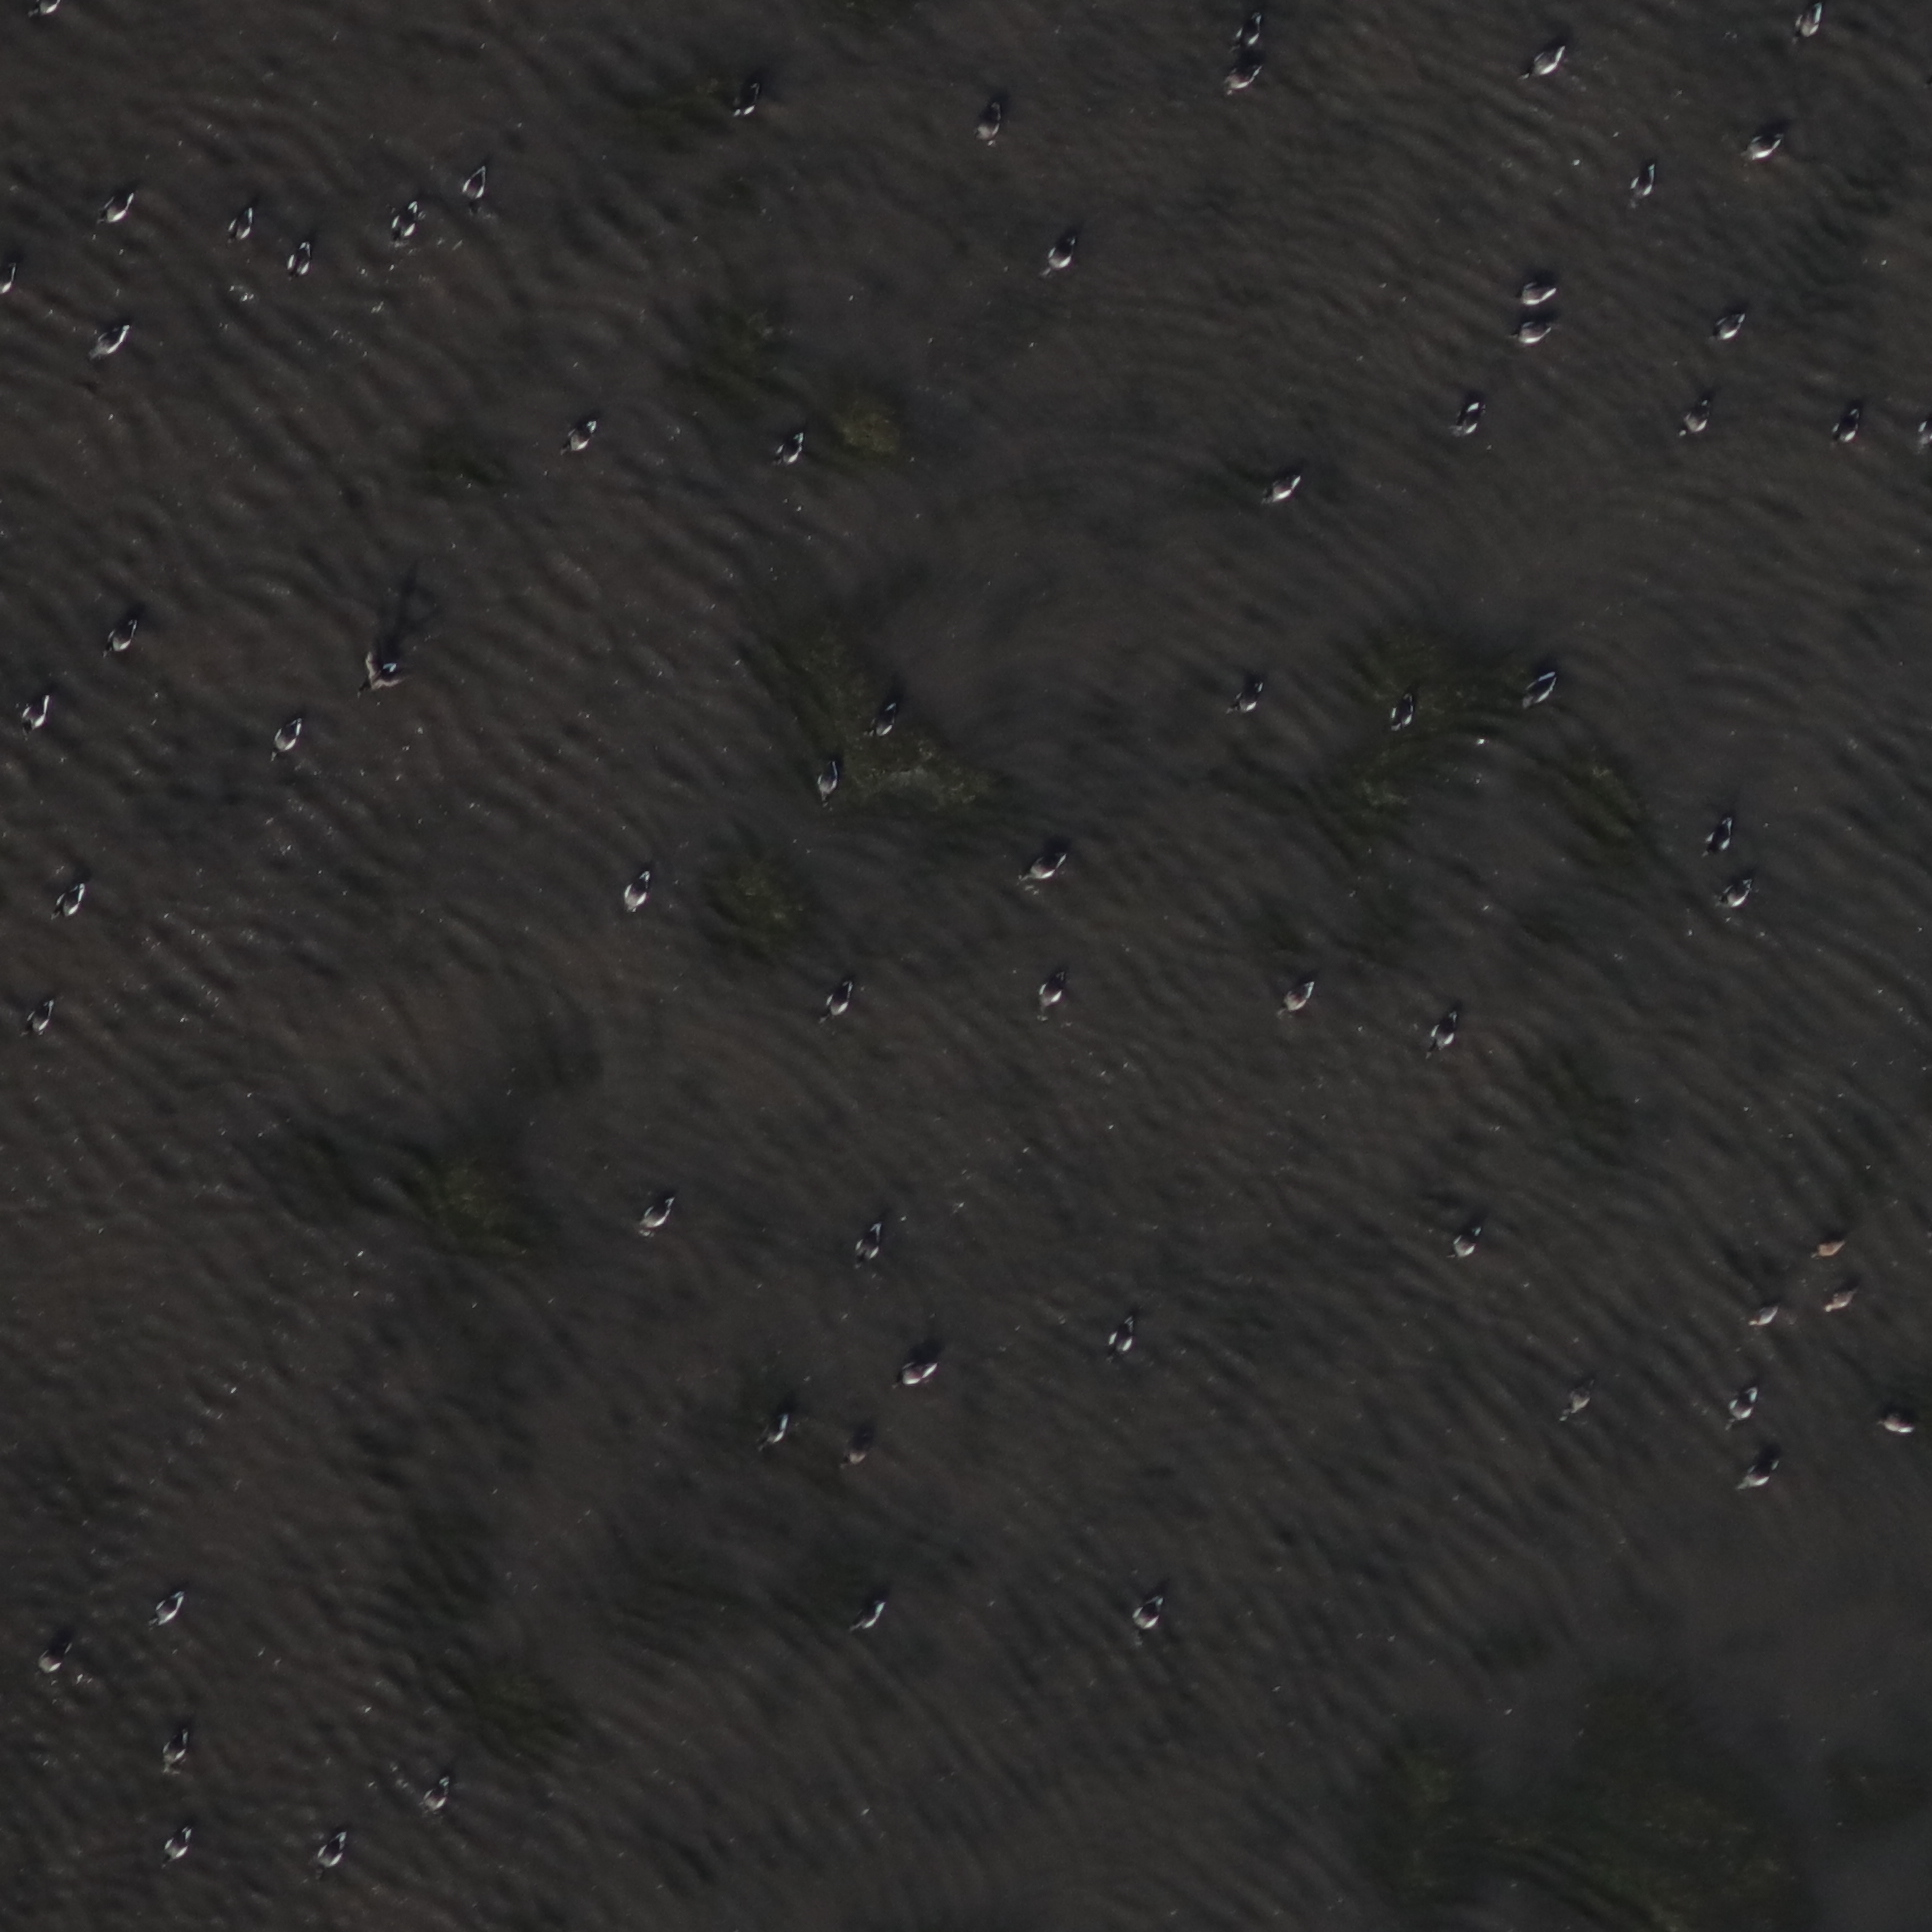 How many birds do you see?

66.